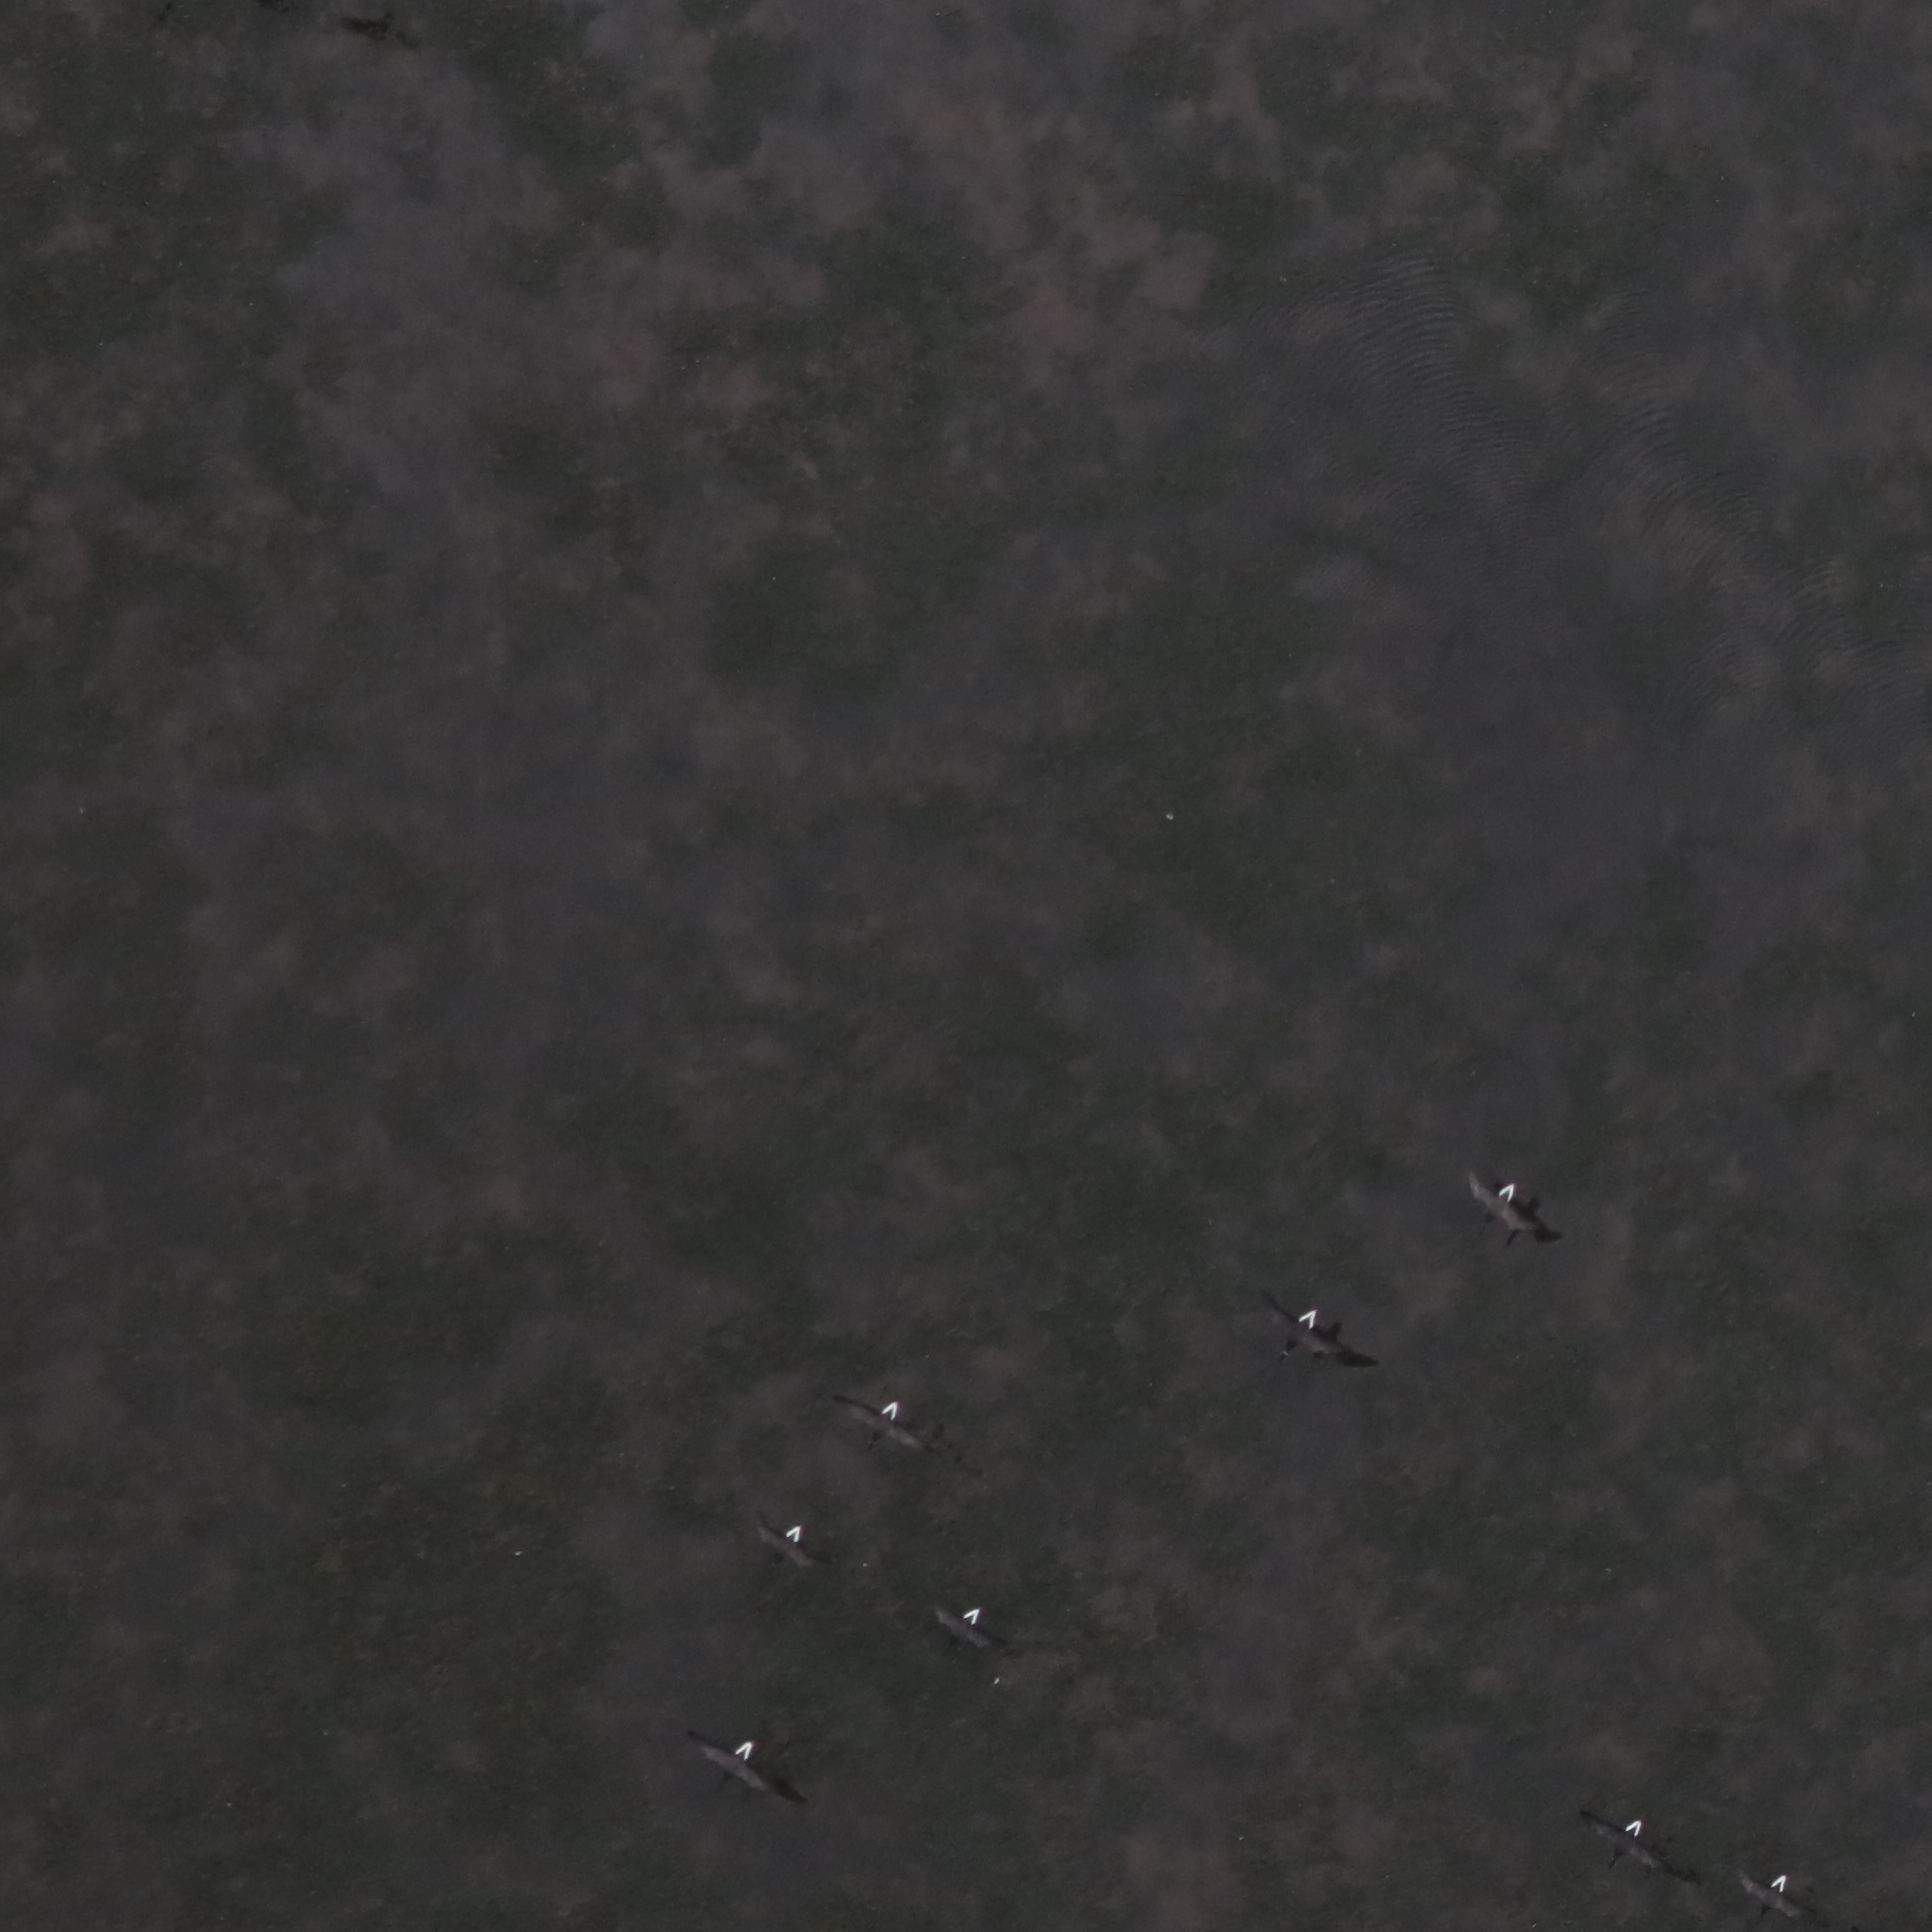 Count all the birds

8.